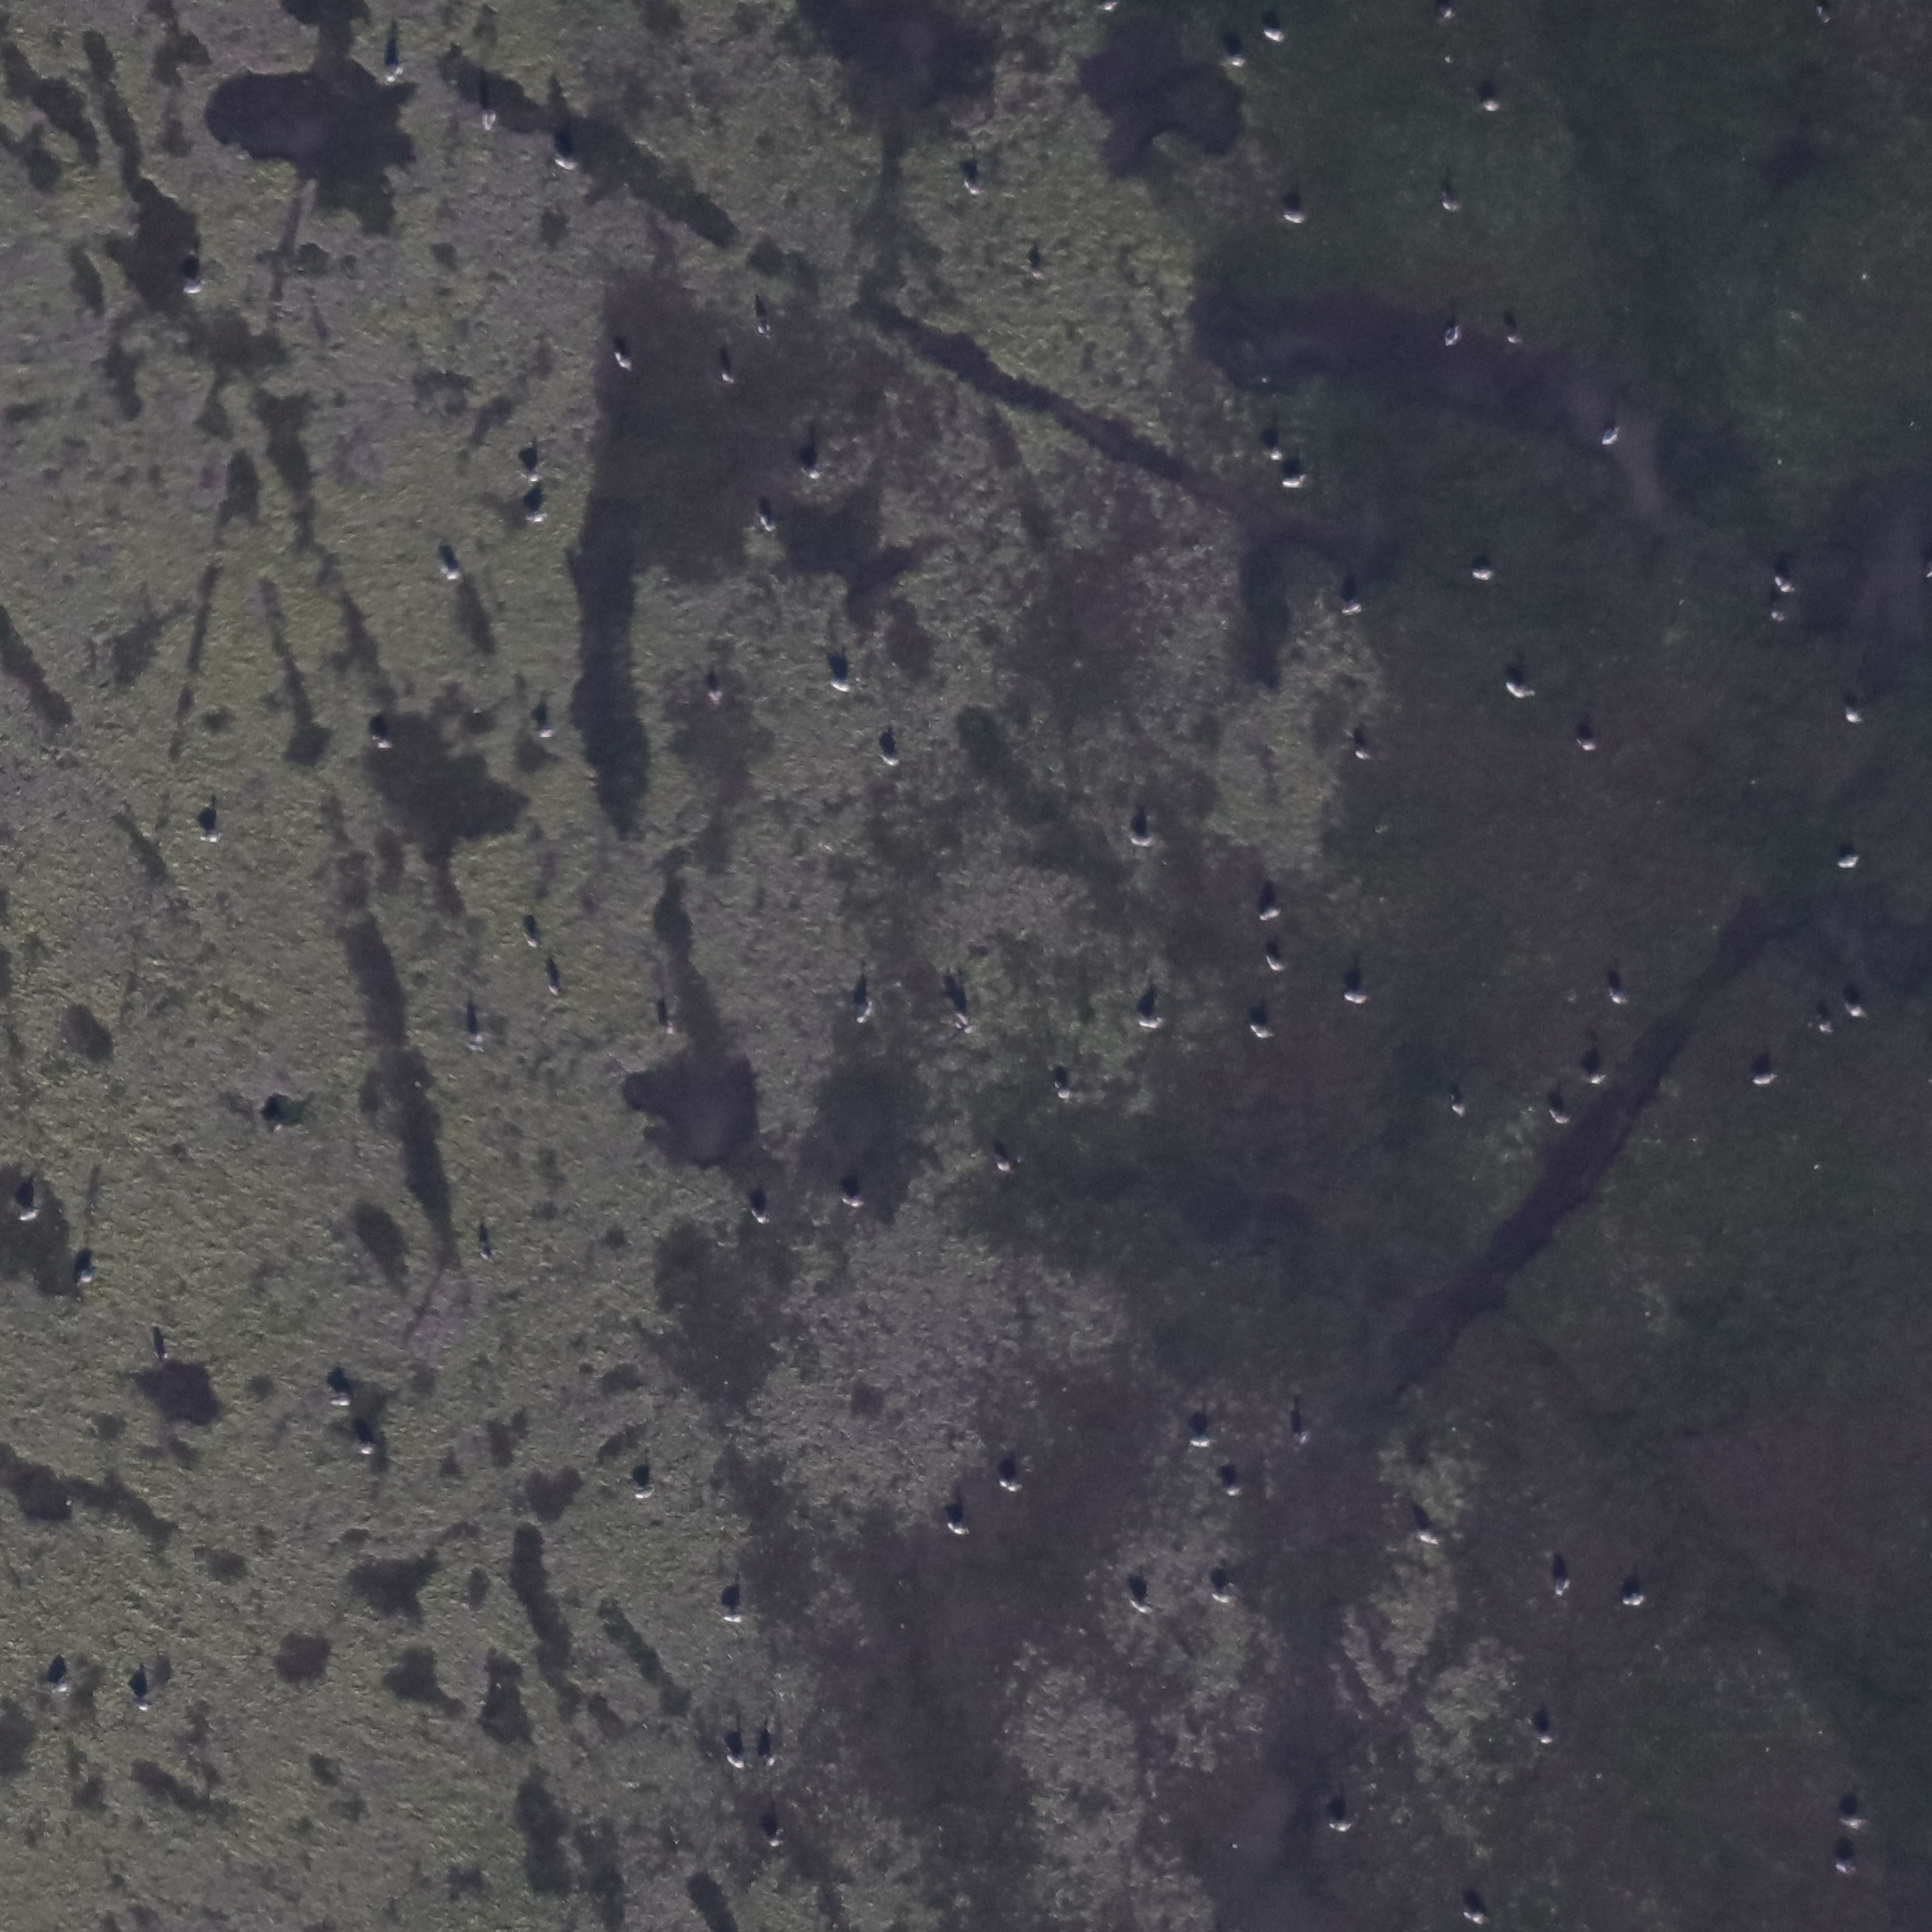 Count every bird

91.